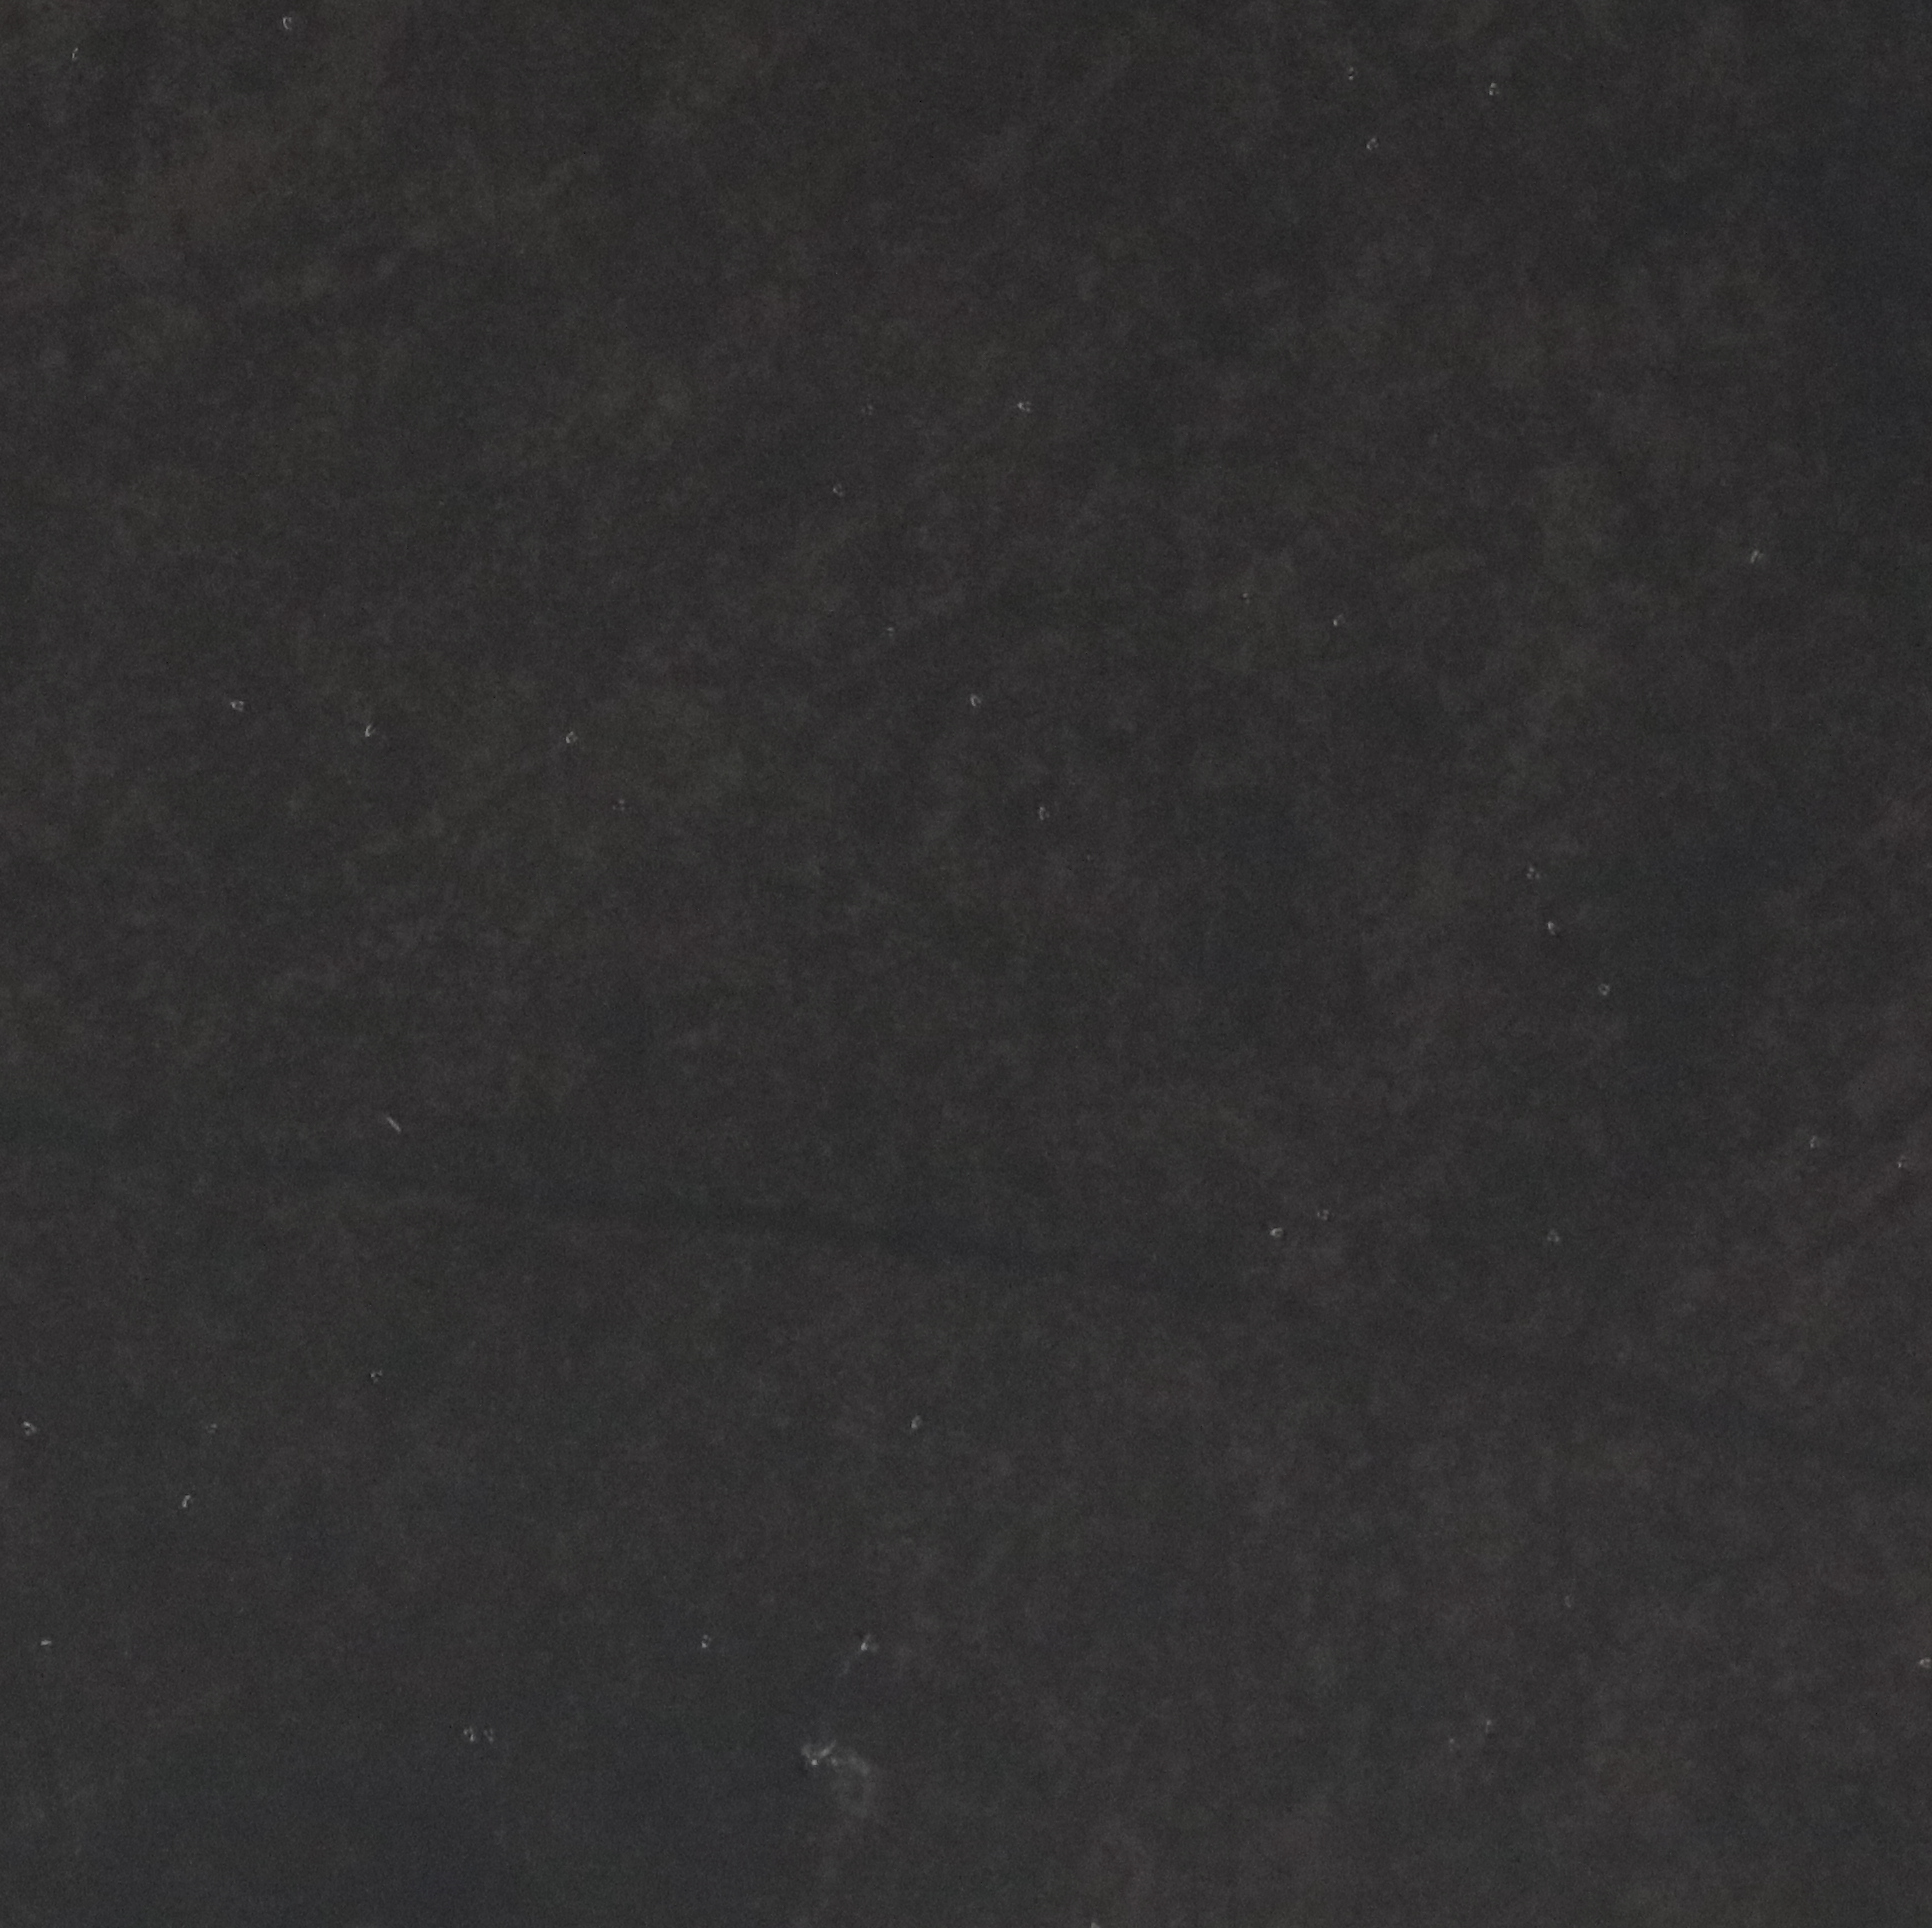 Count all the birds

41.